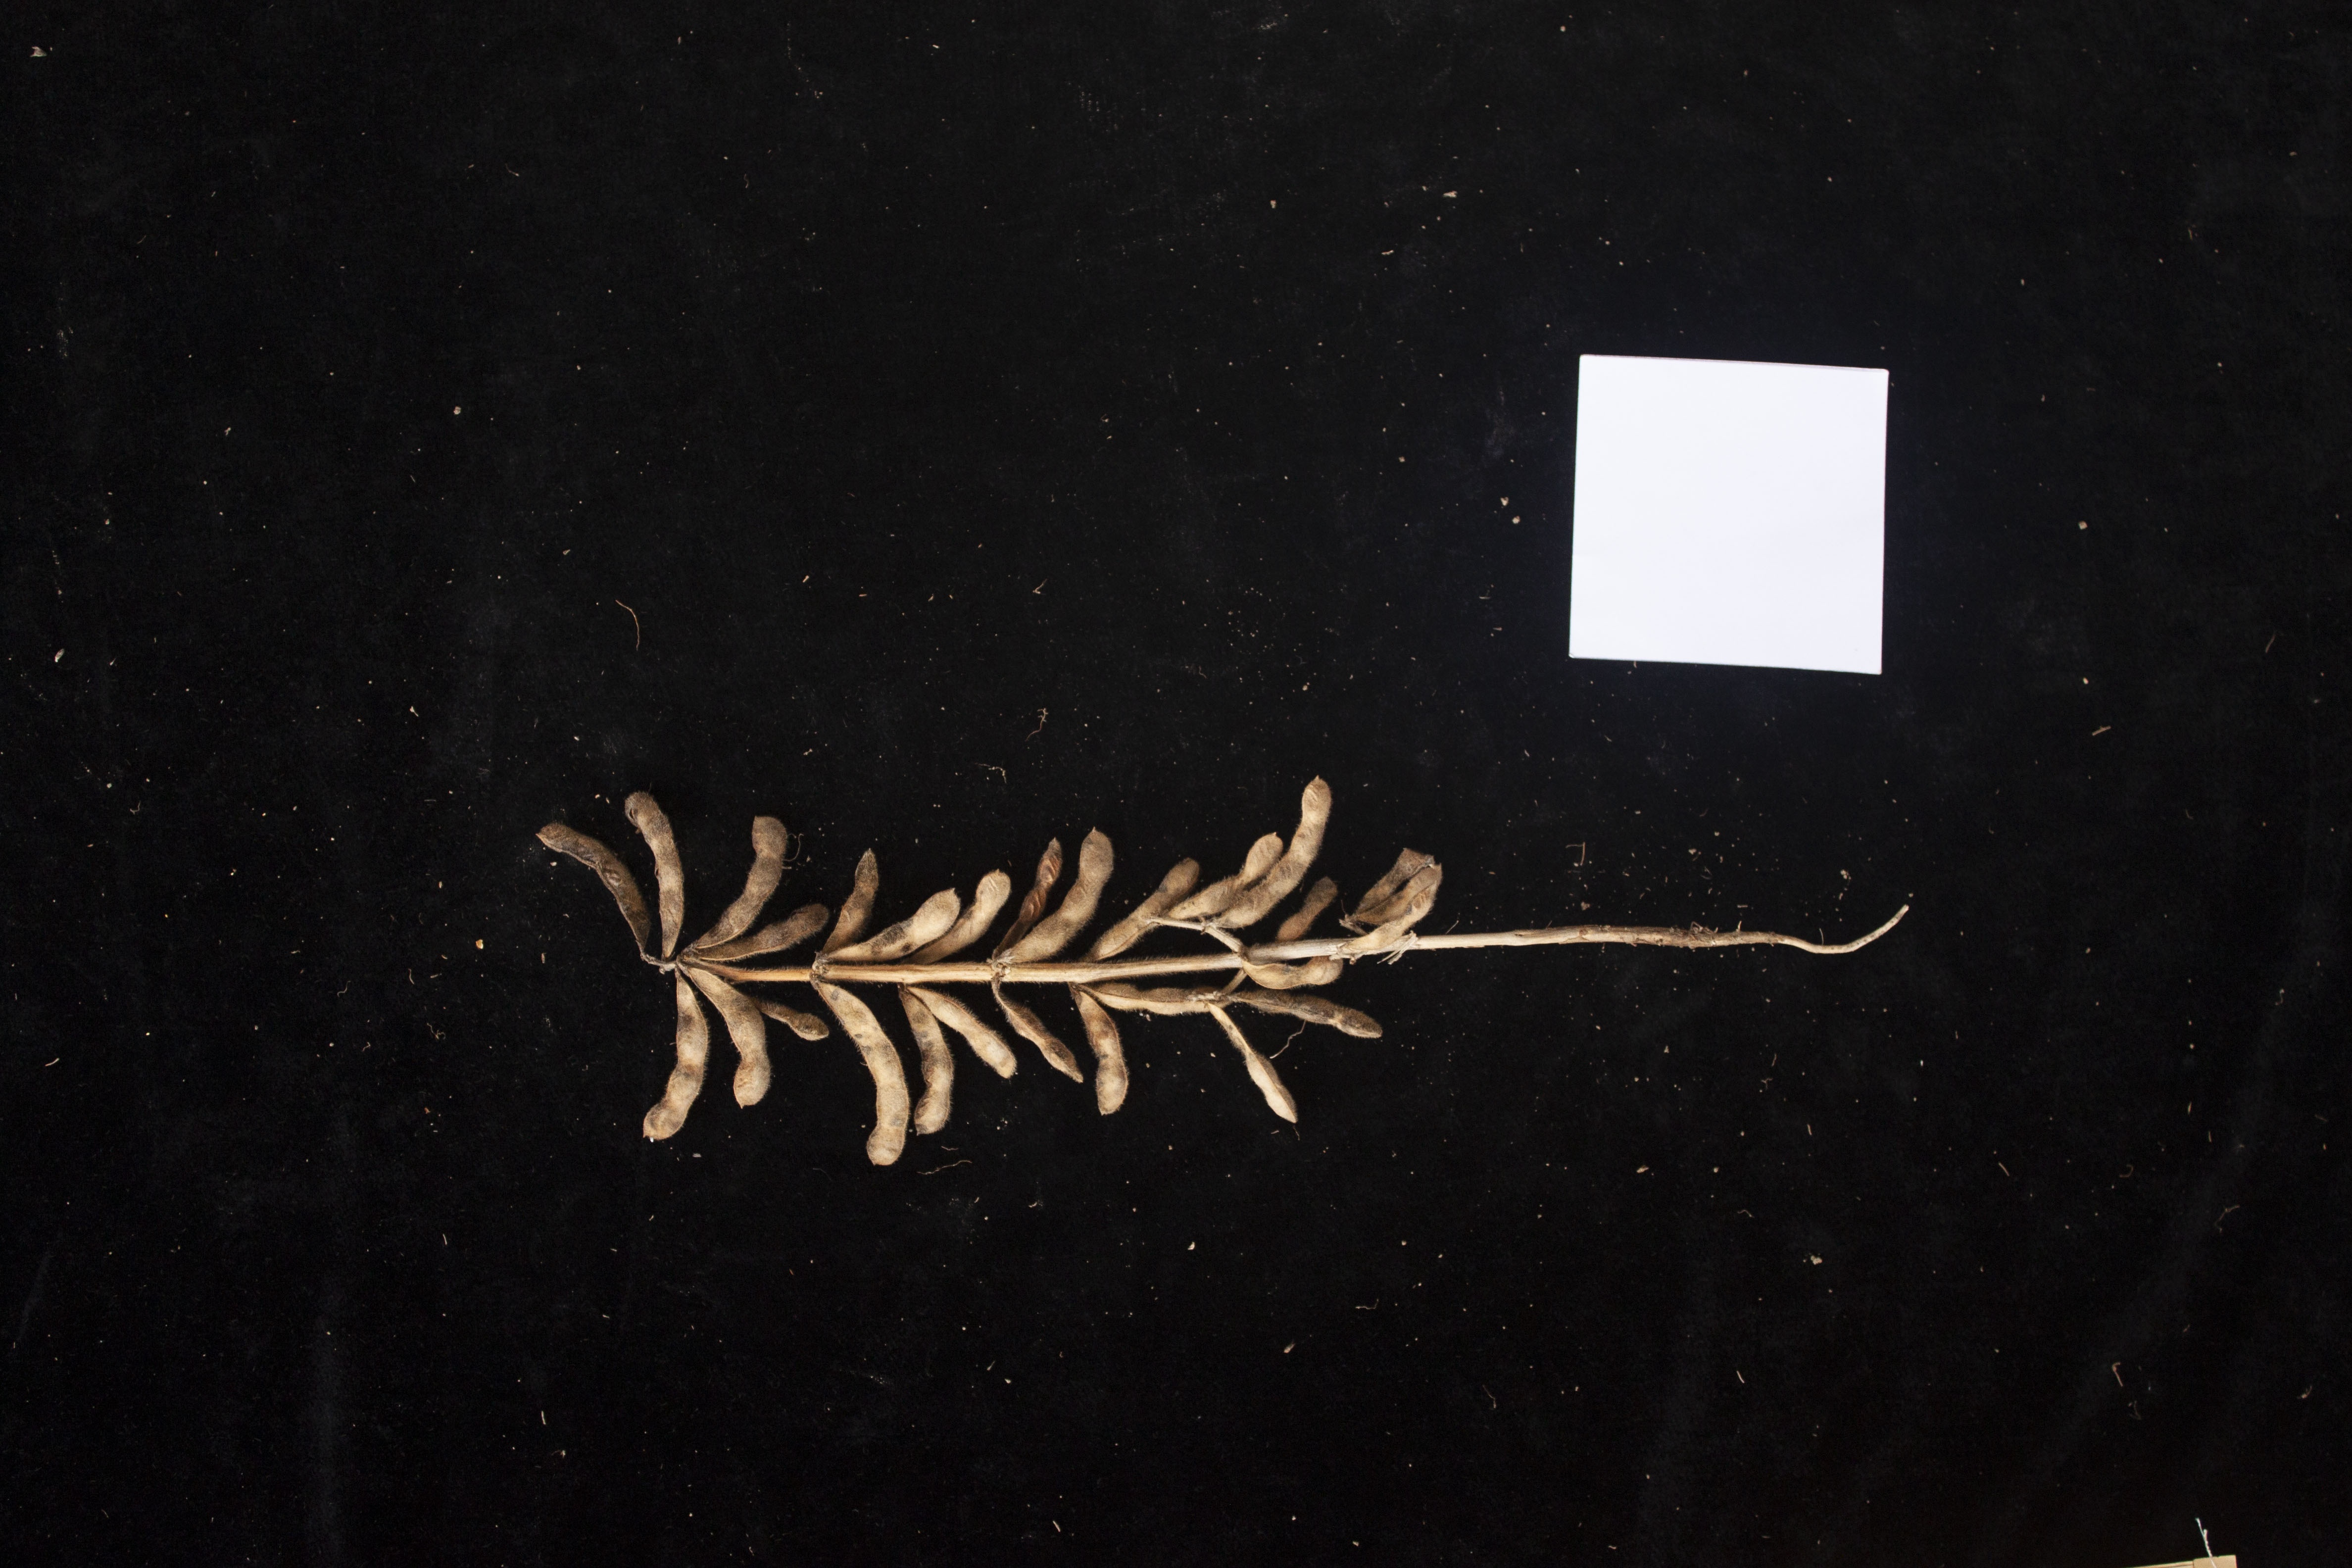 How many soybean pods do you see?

26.